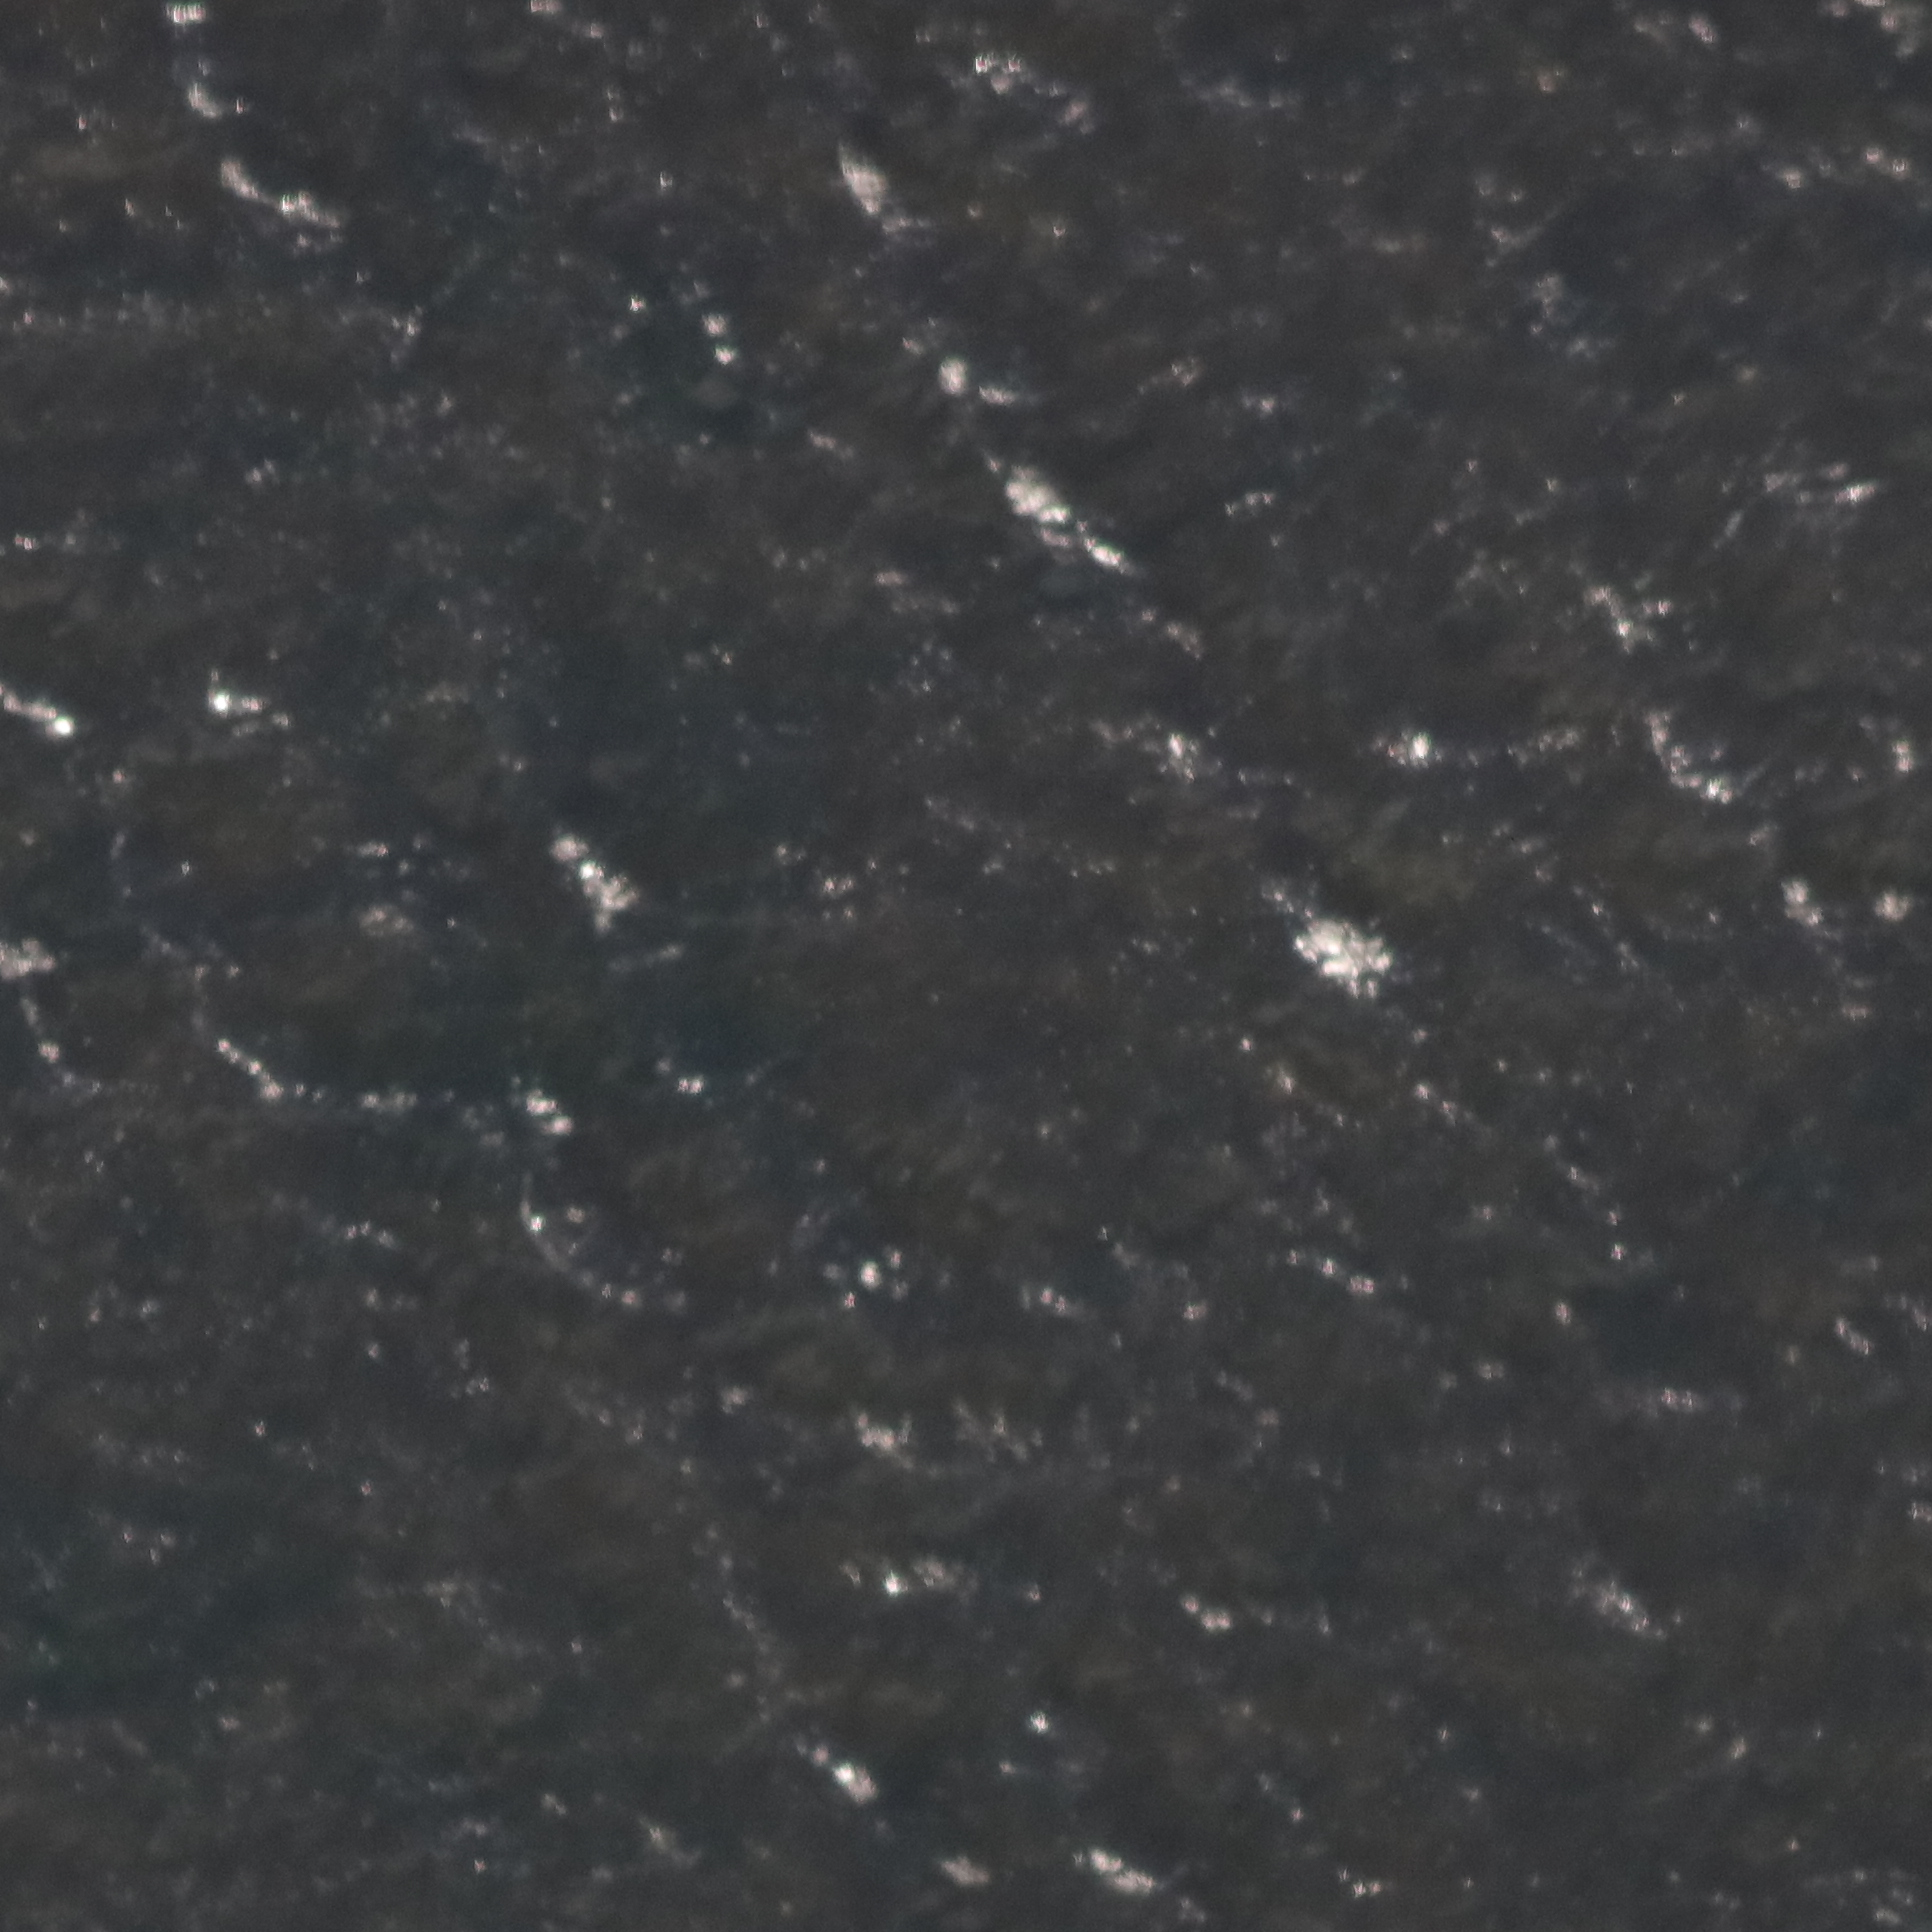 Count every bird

0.